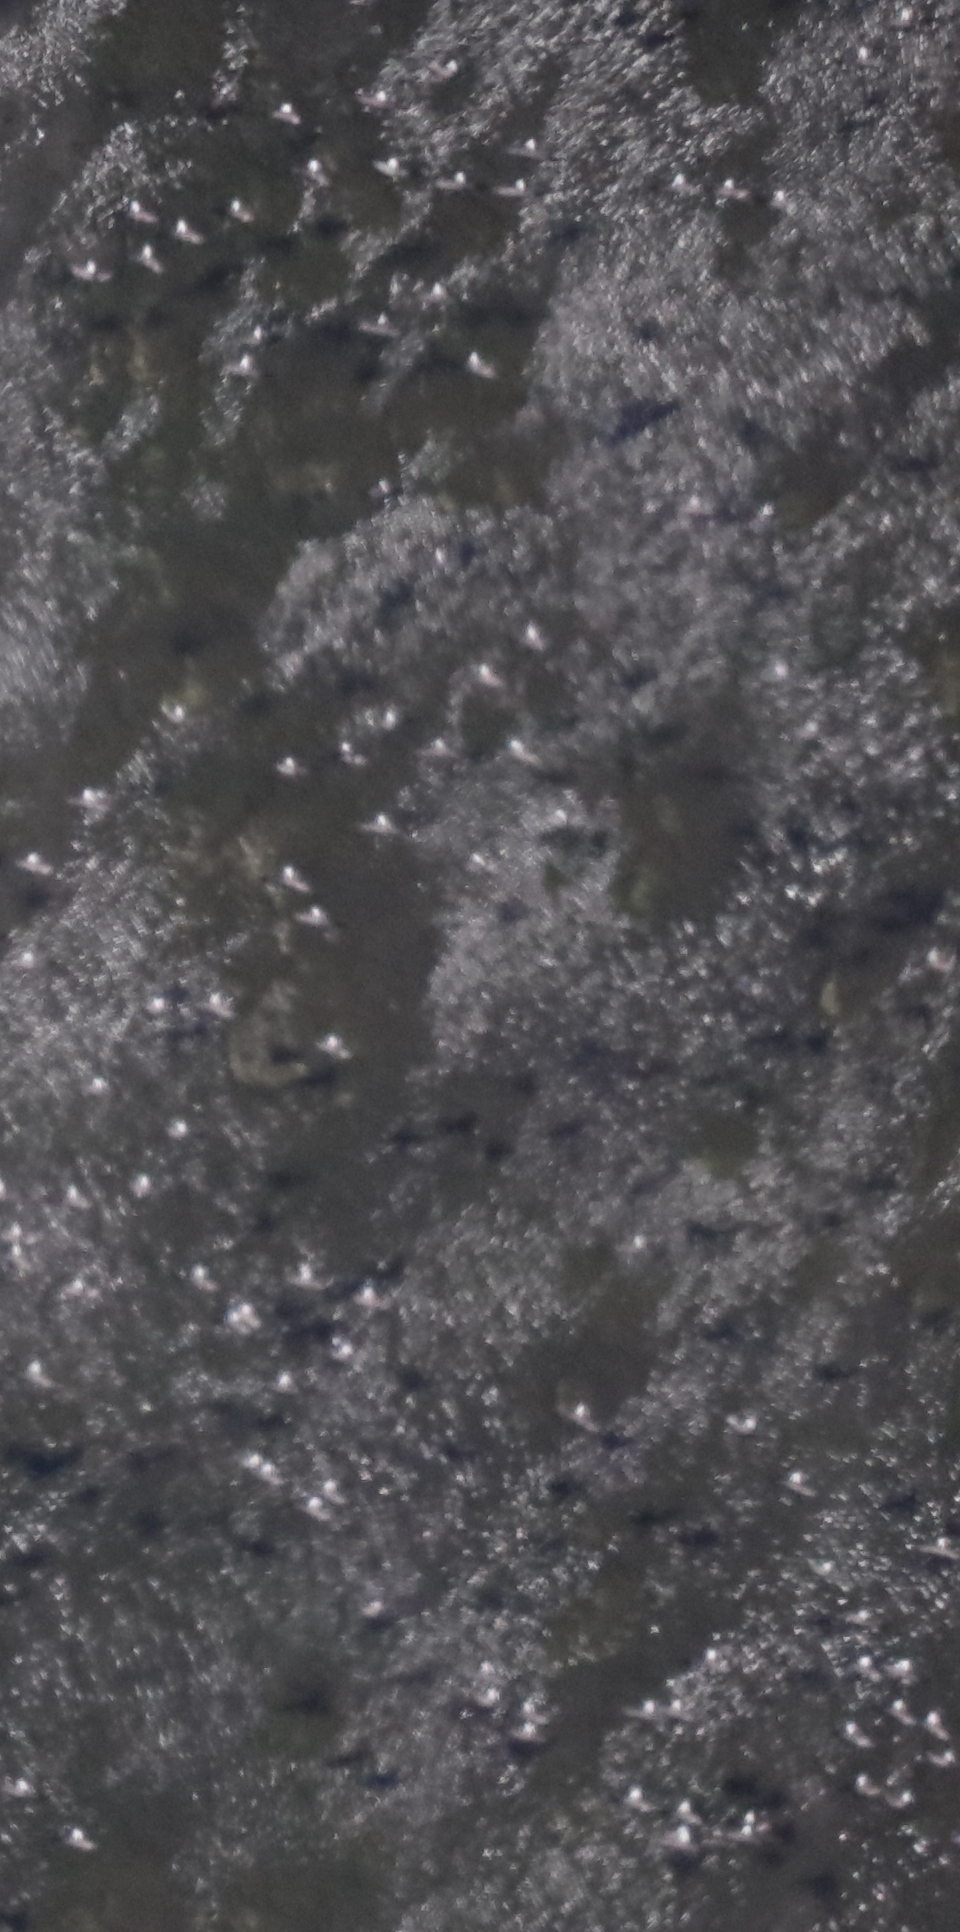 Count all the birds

94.